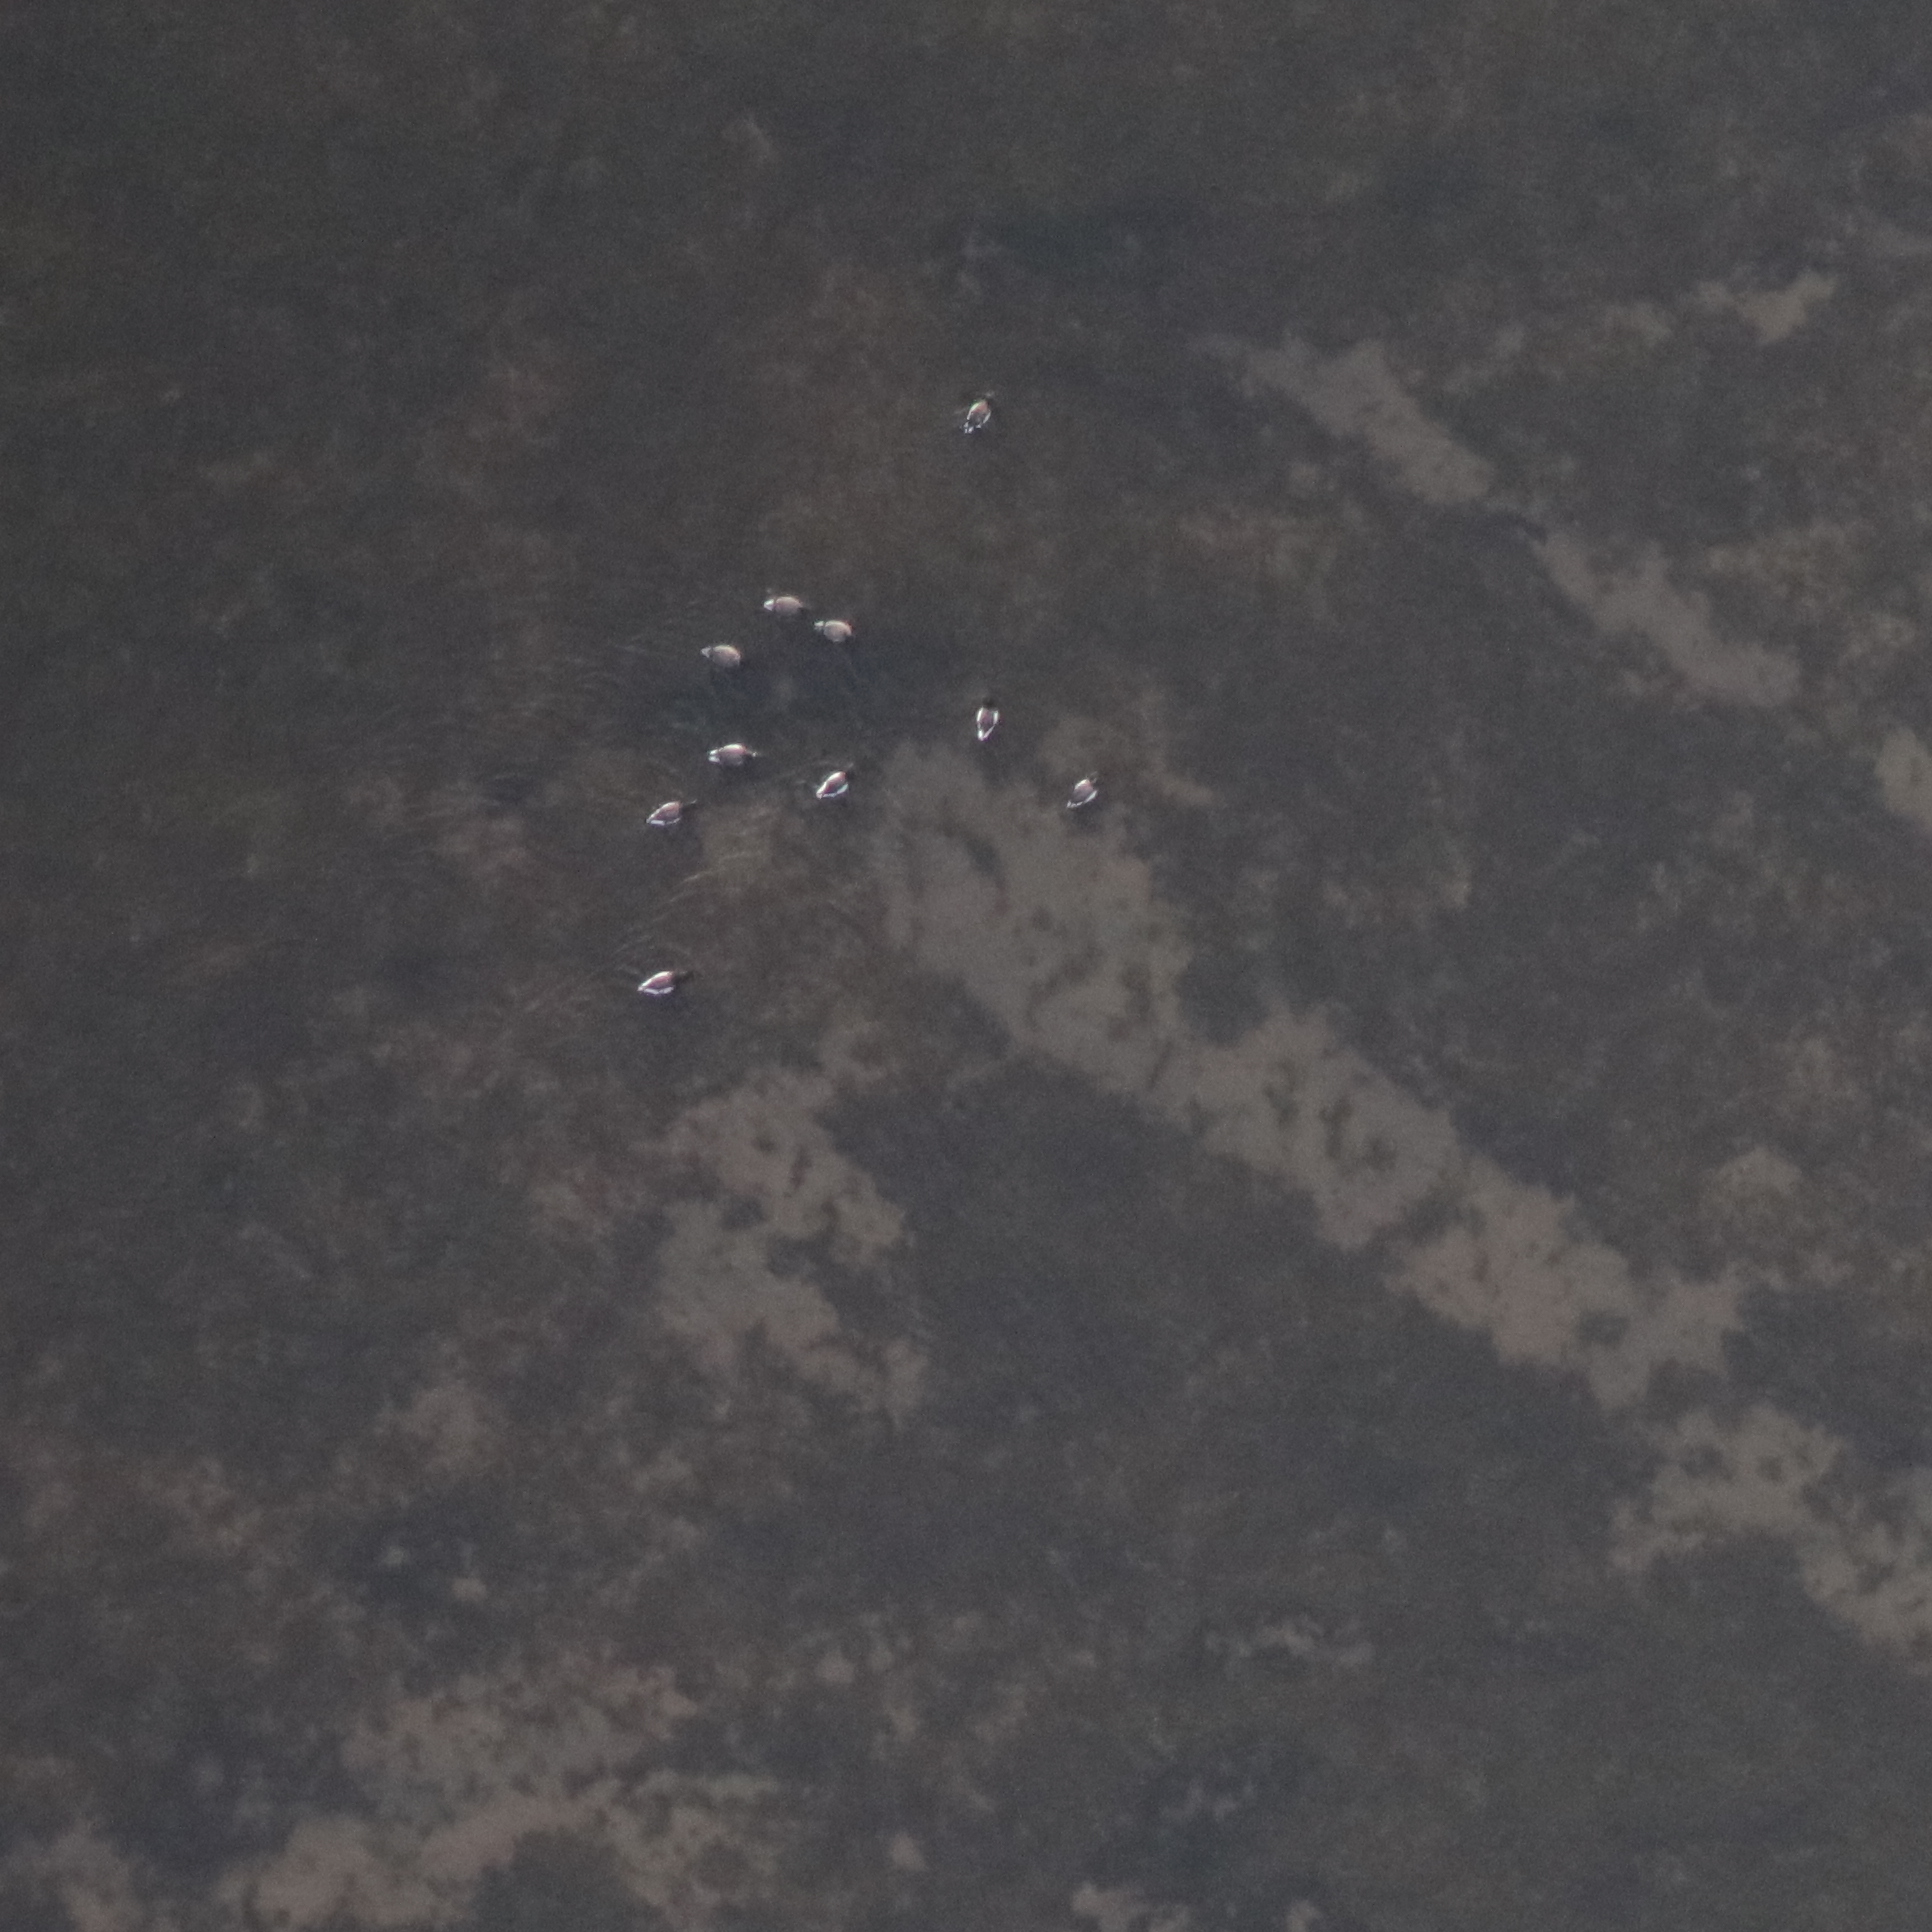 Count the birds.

10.